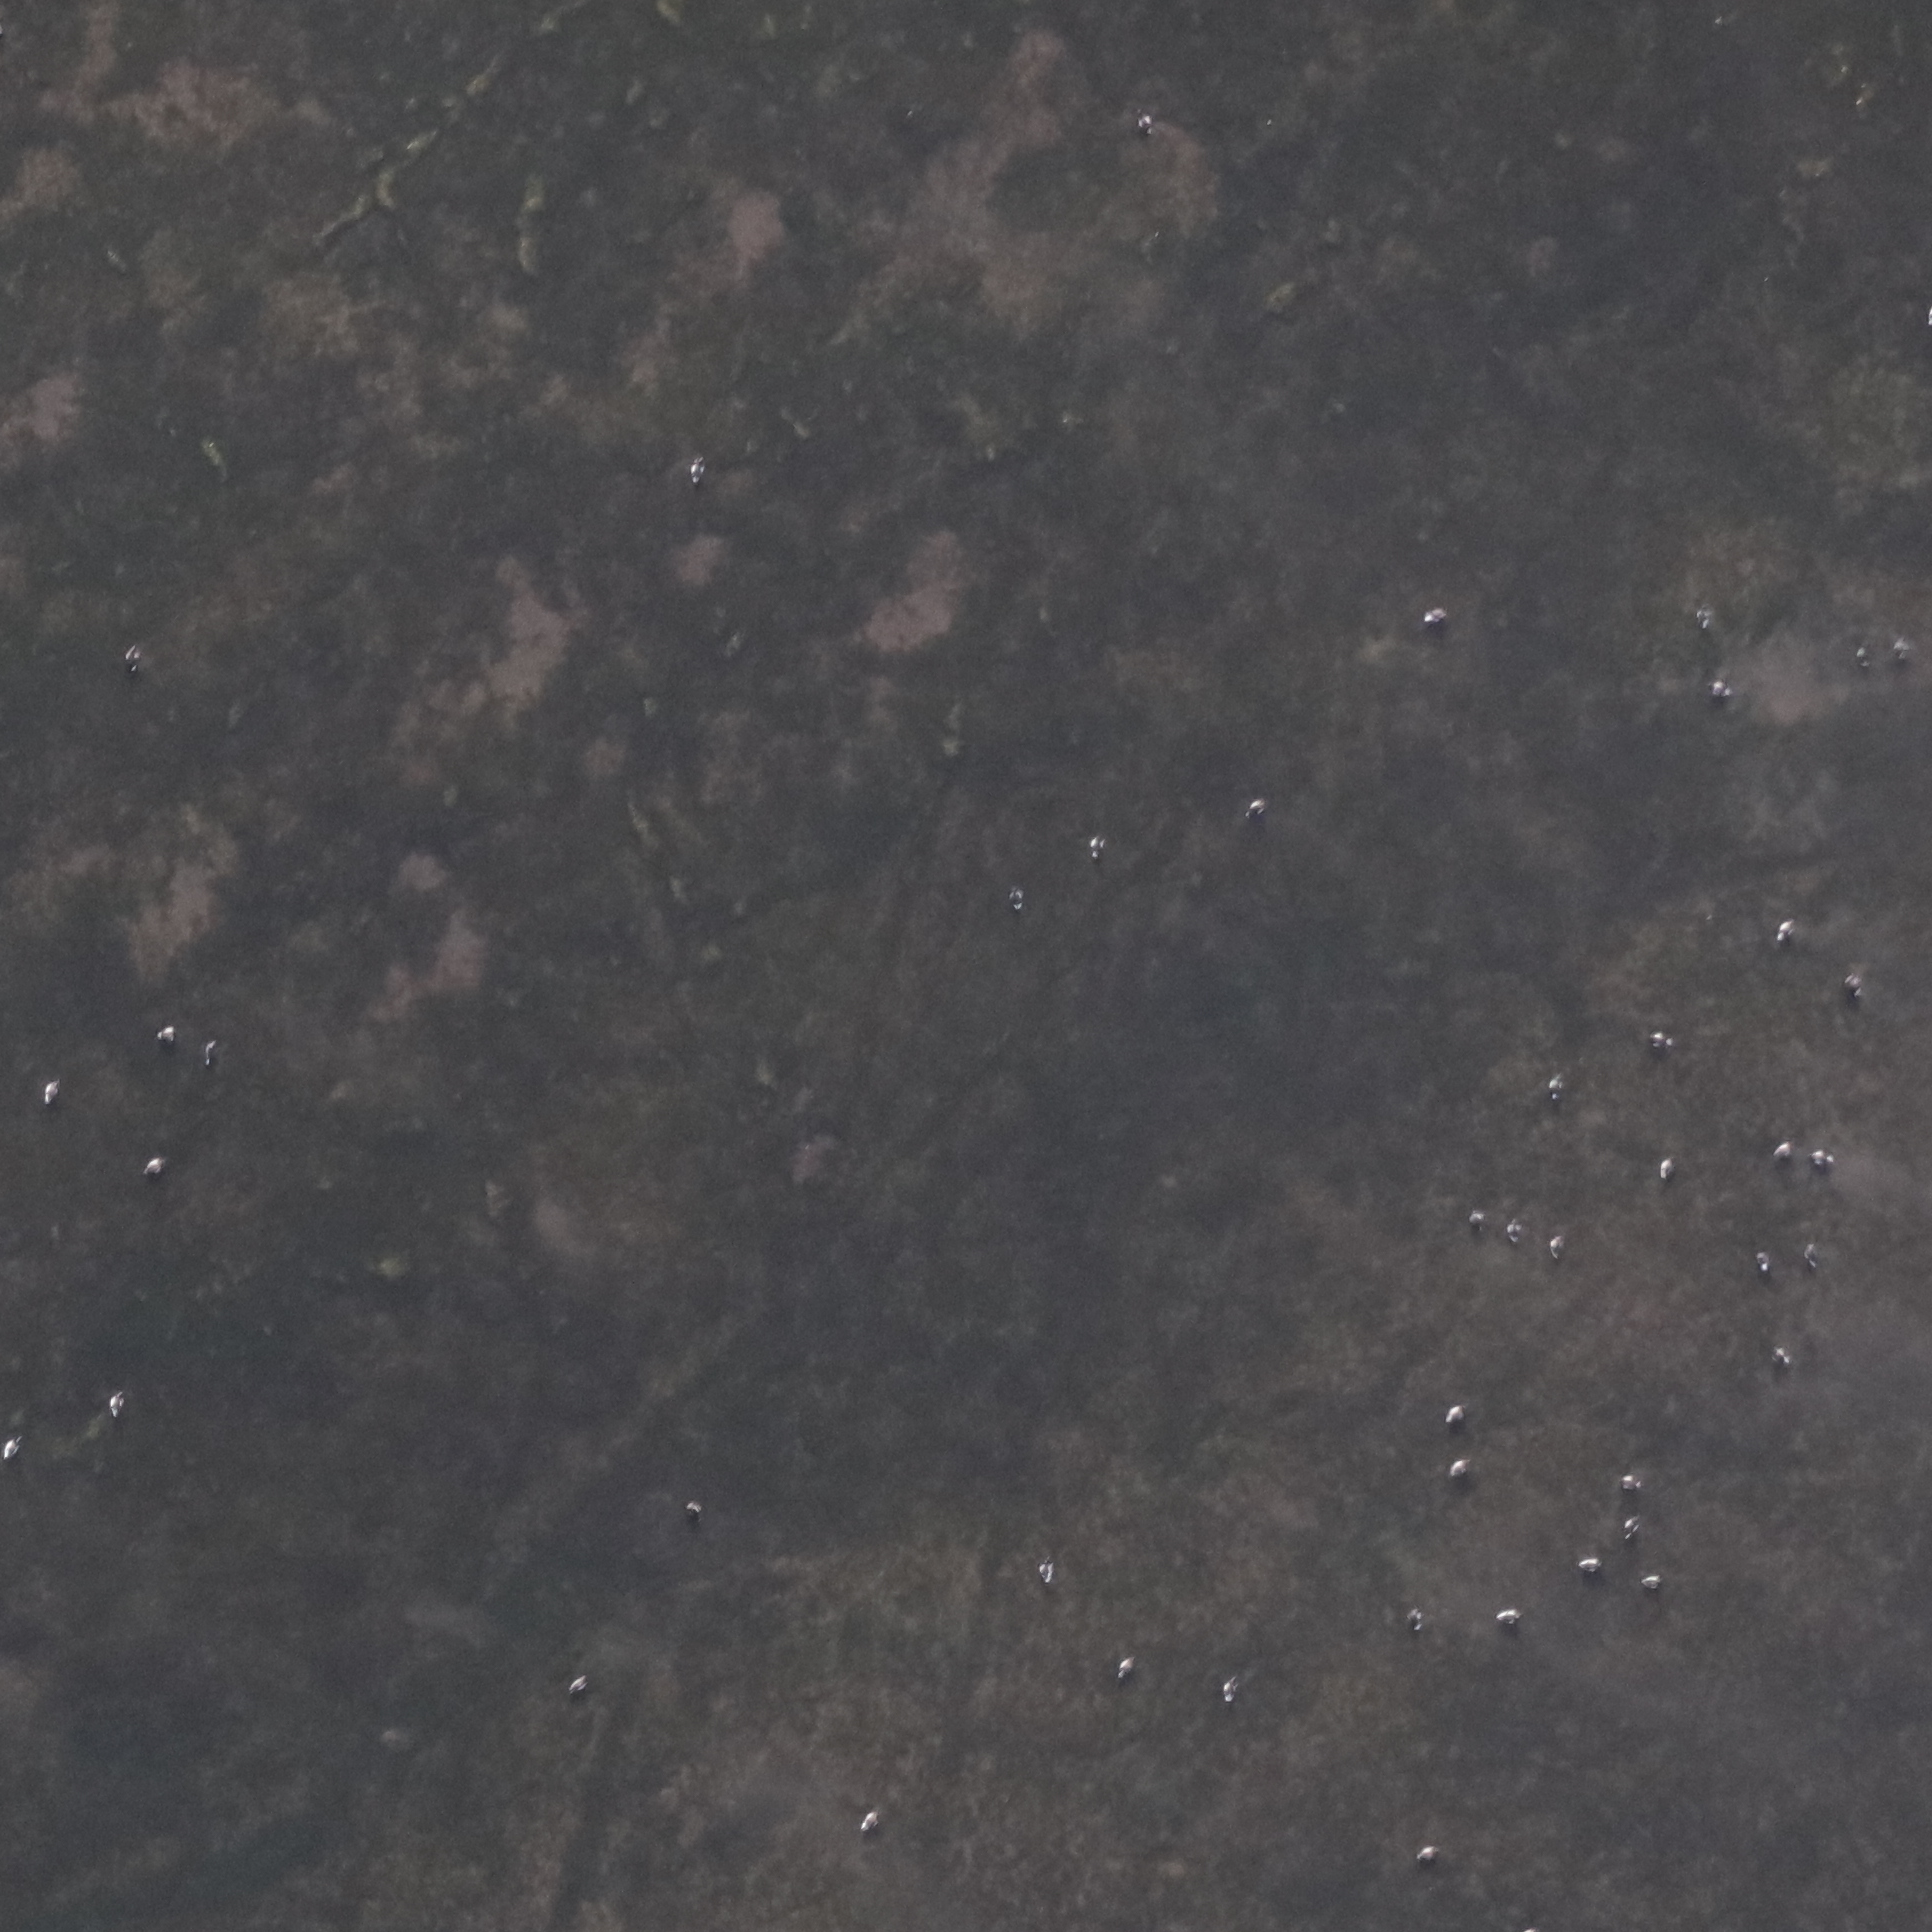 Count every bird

45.